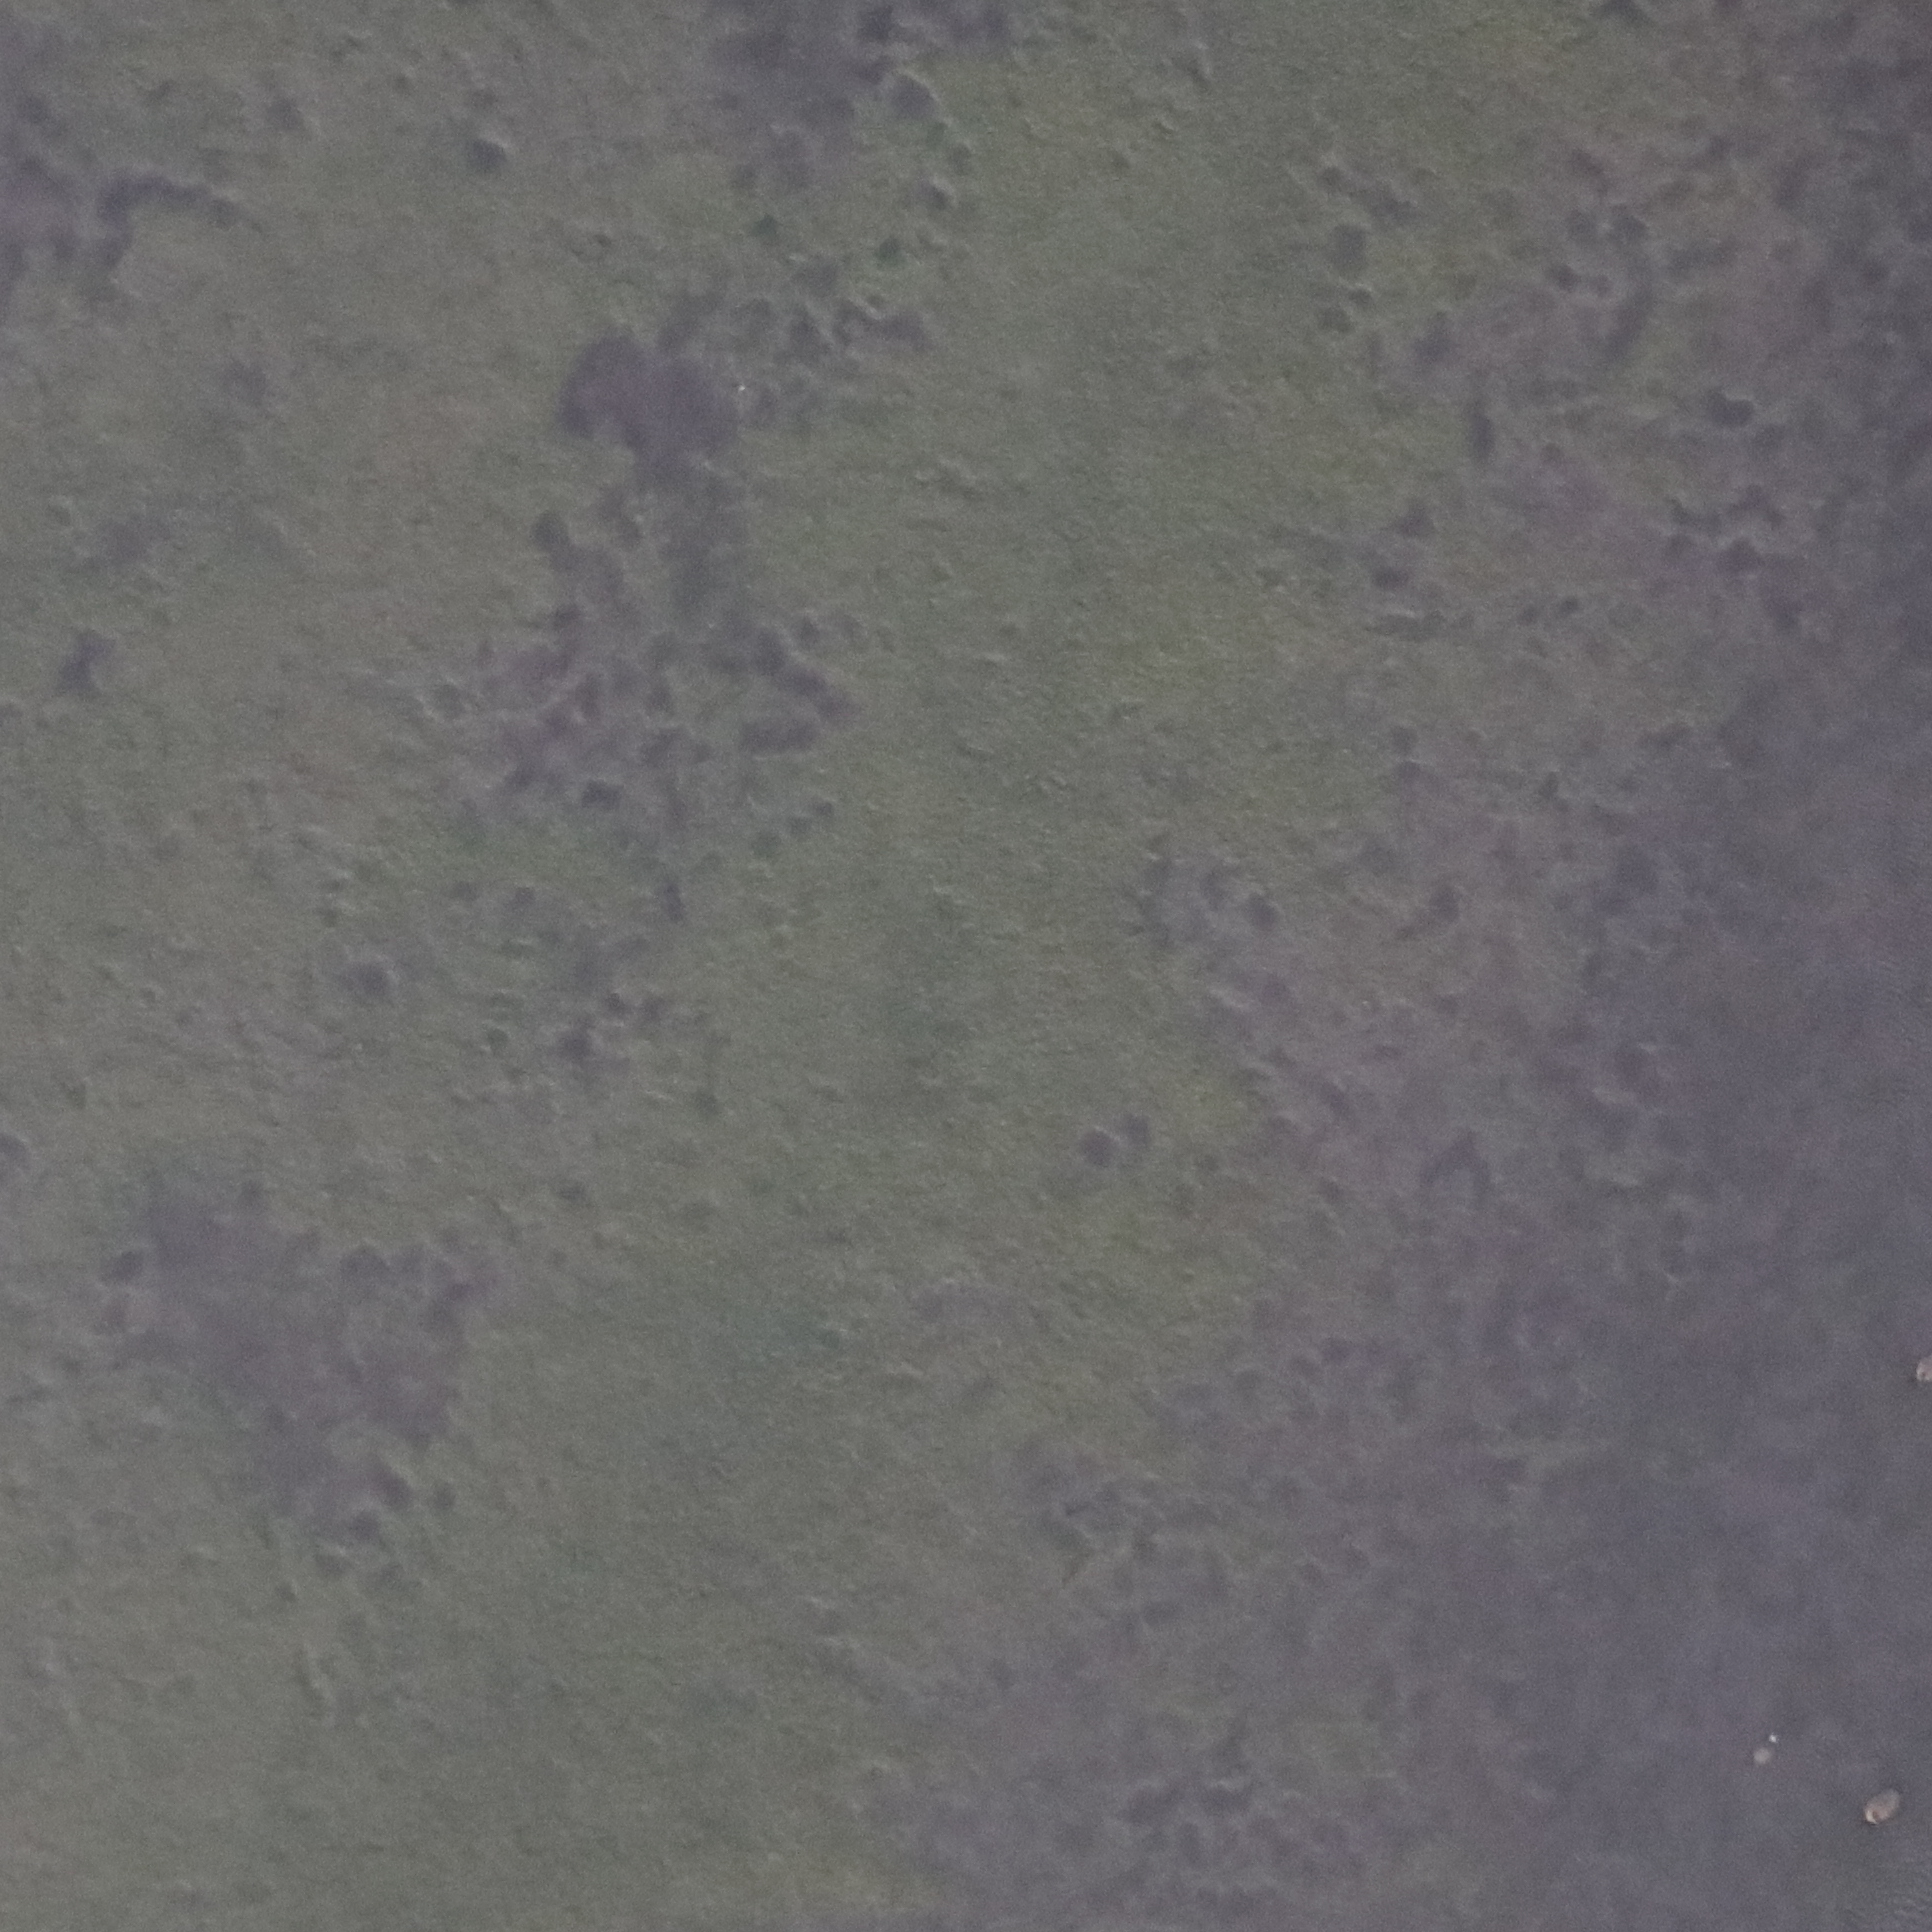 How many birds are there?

3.